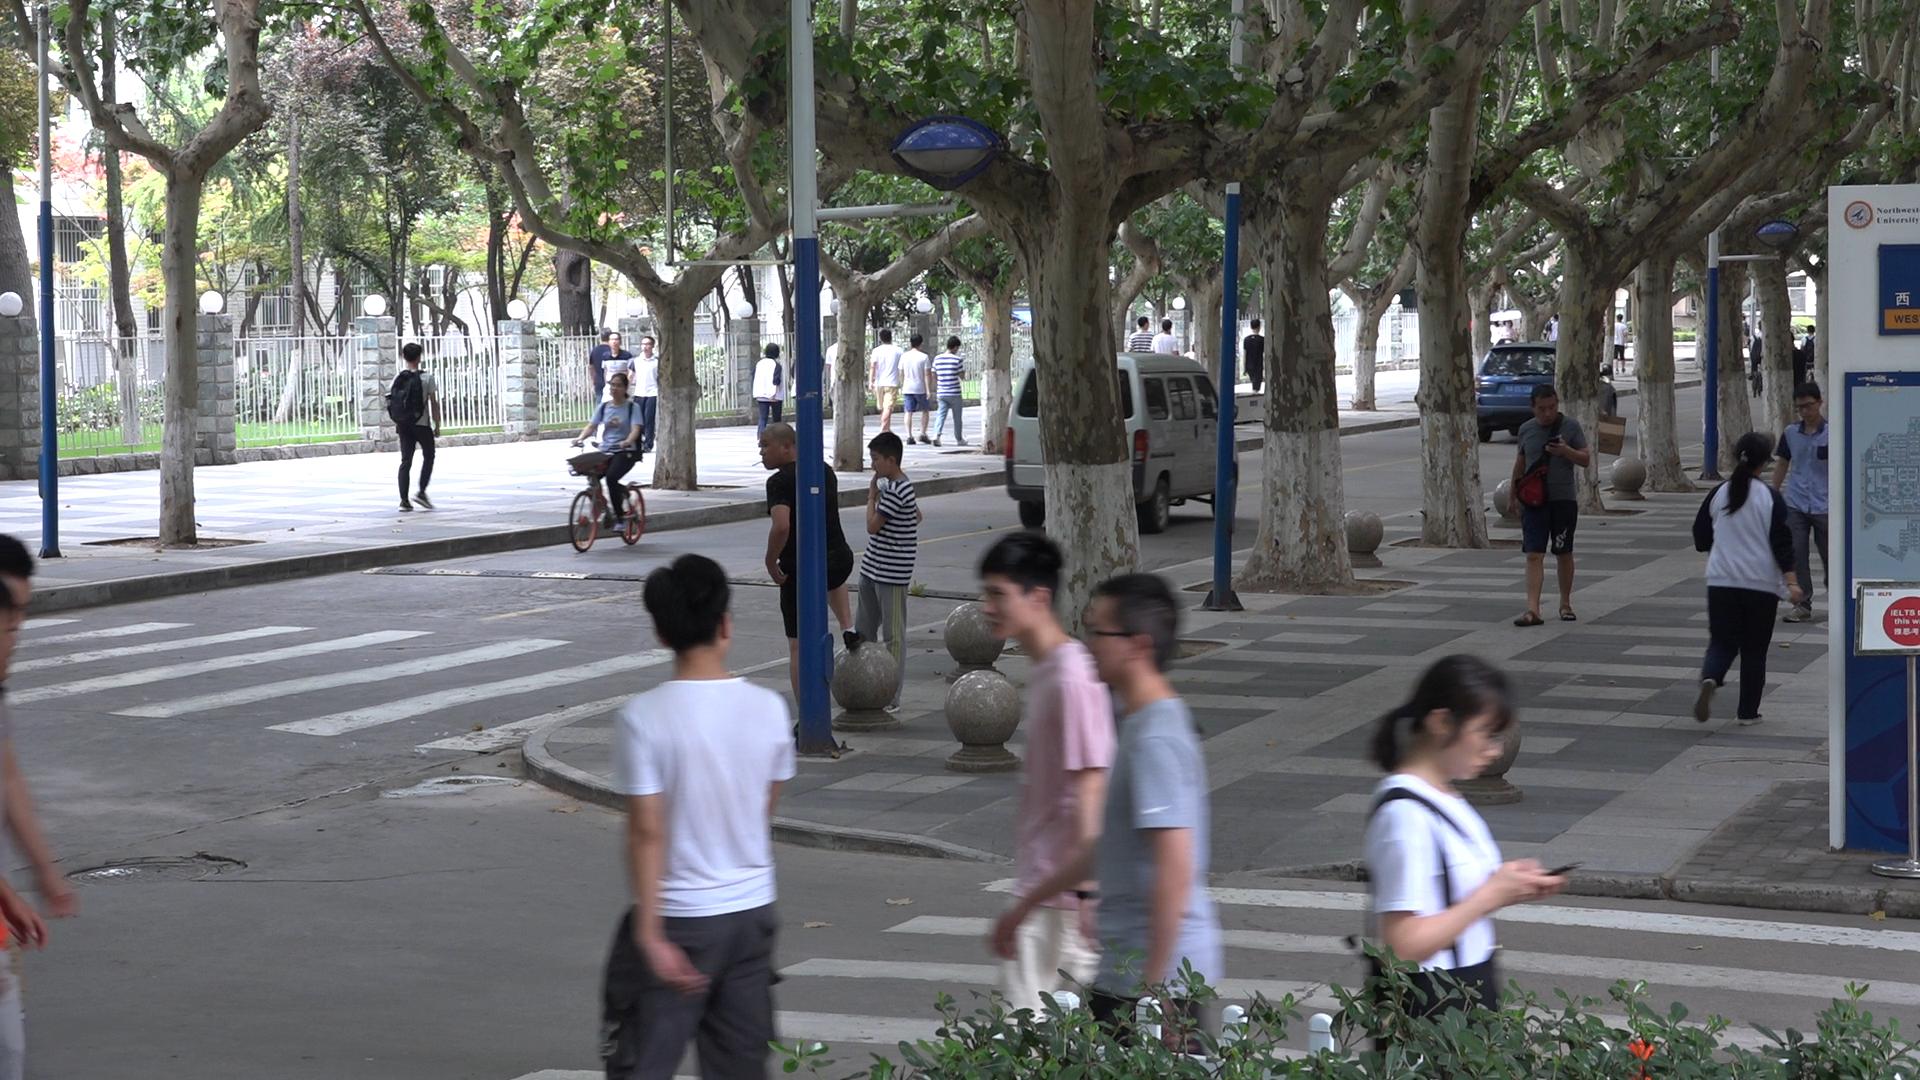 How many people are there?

29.